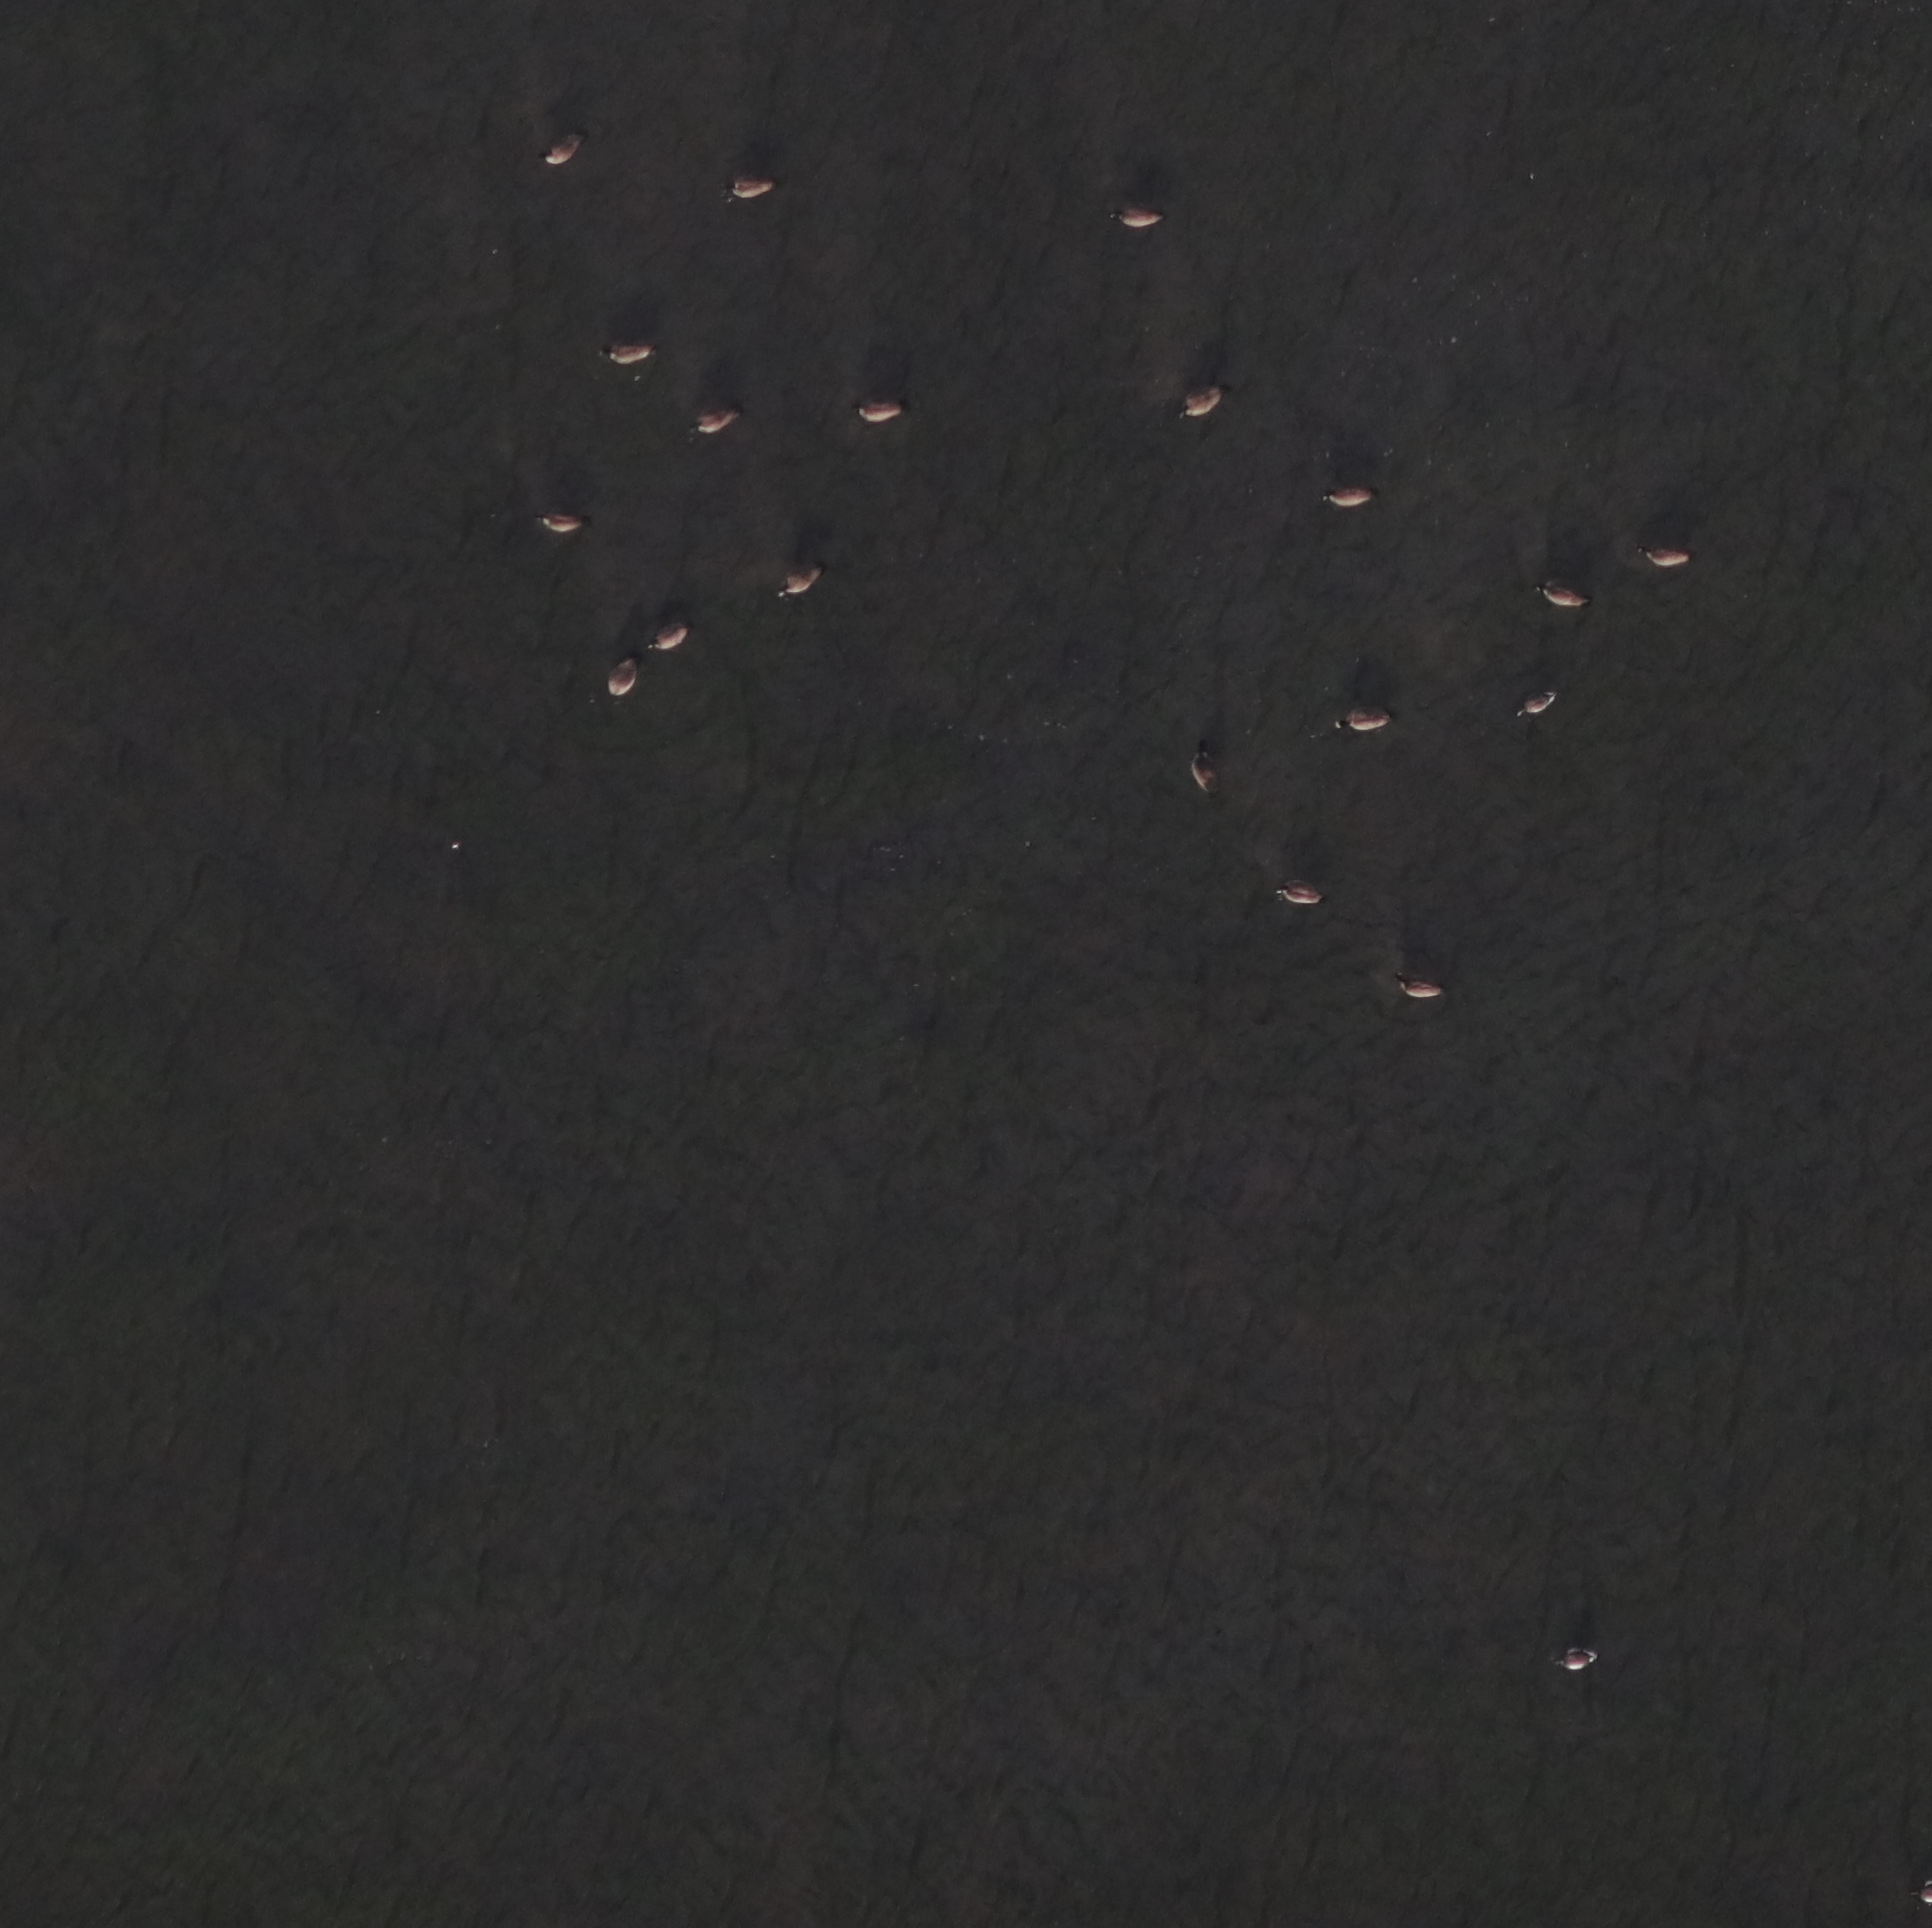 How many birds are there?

20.